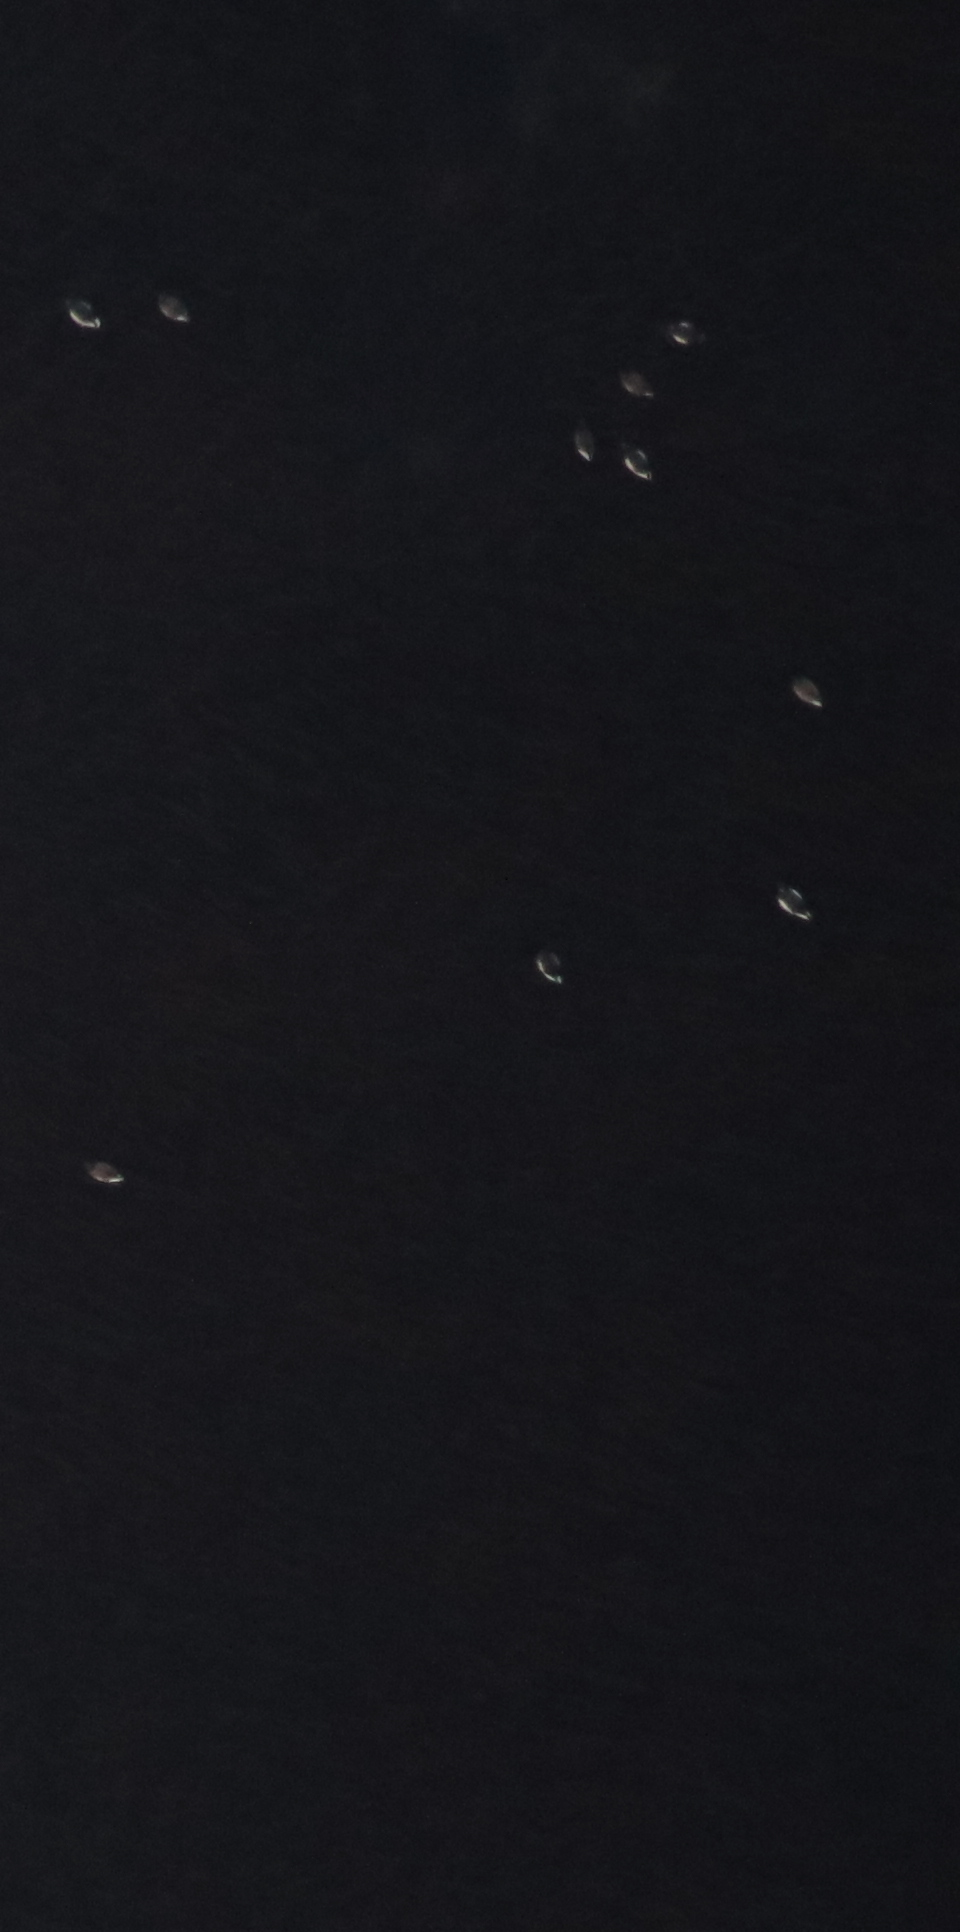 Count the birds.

10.